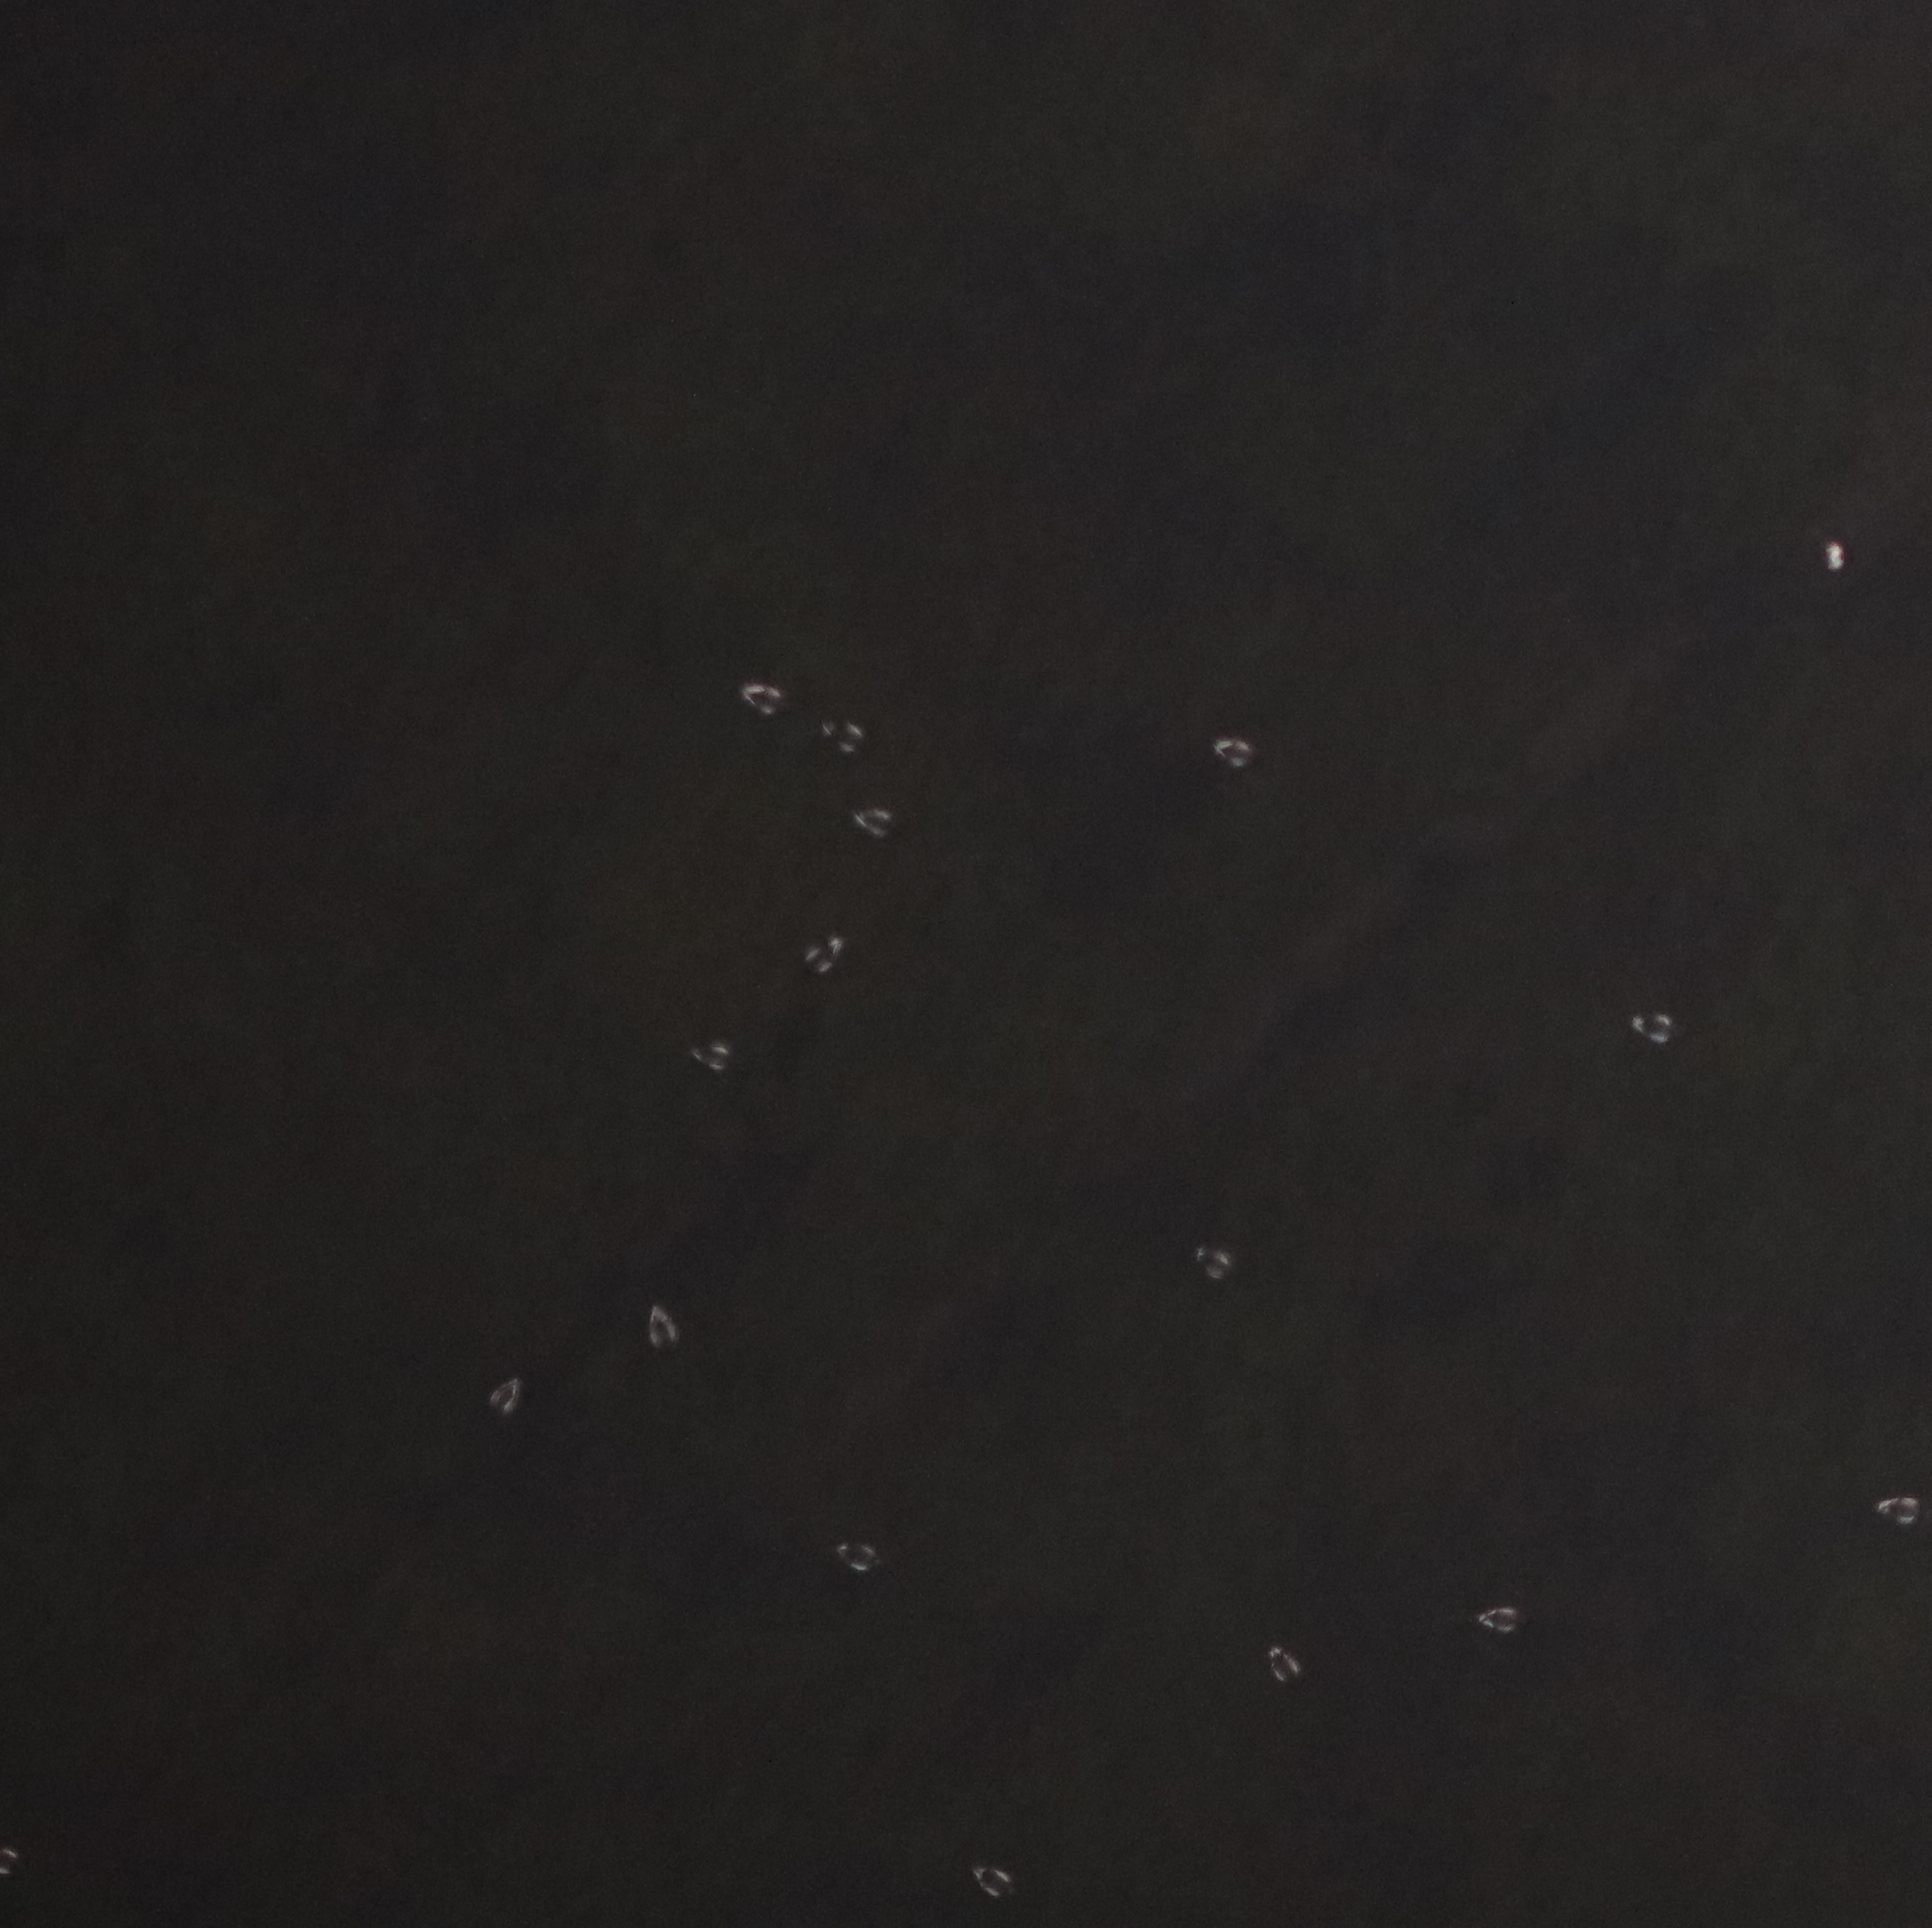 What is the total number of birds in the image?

16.